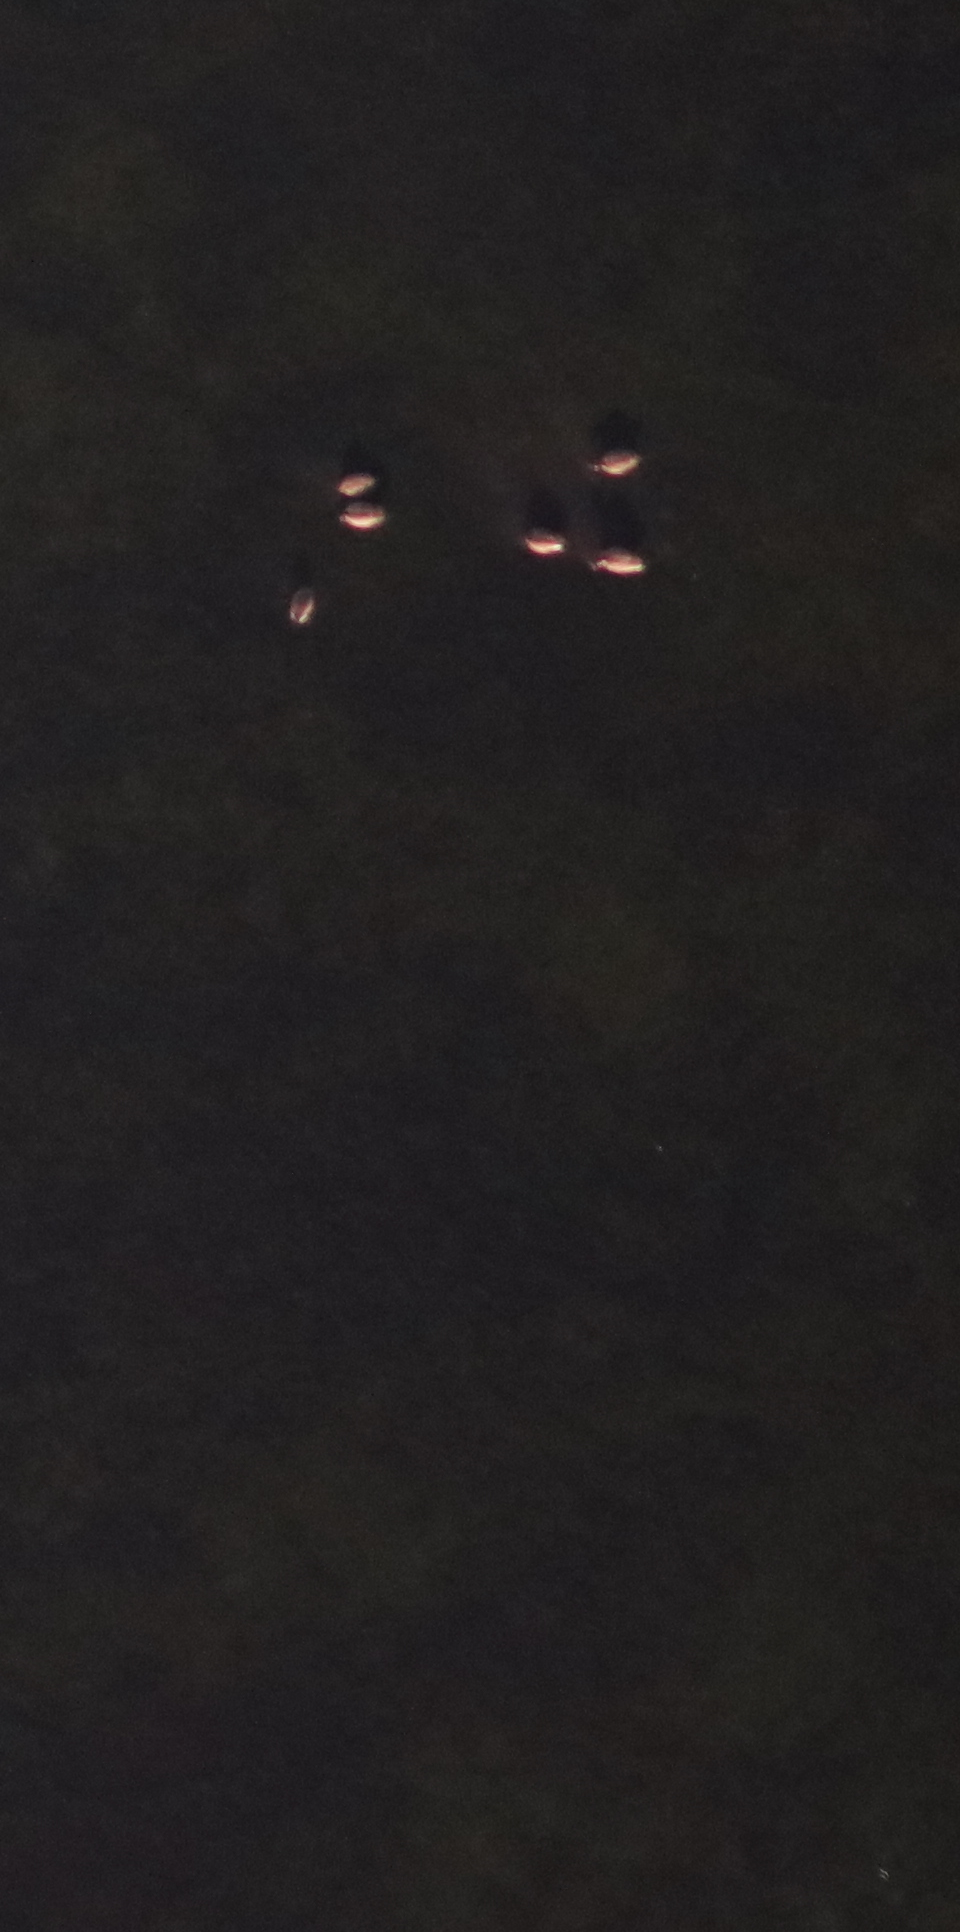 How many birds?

6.